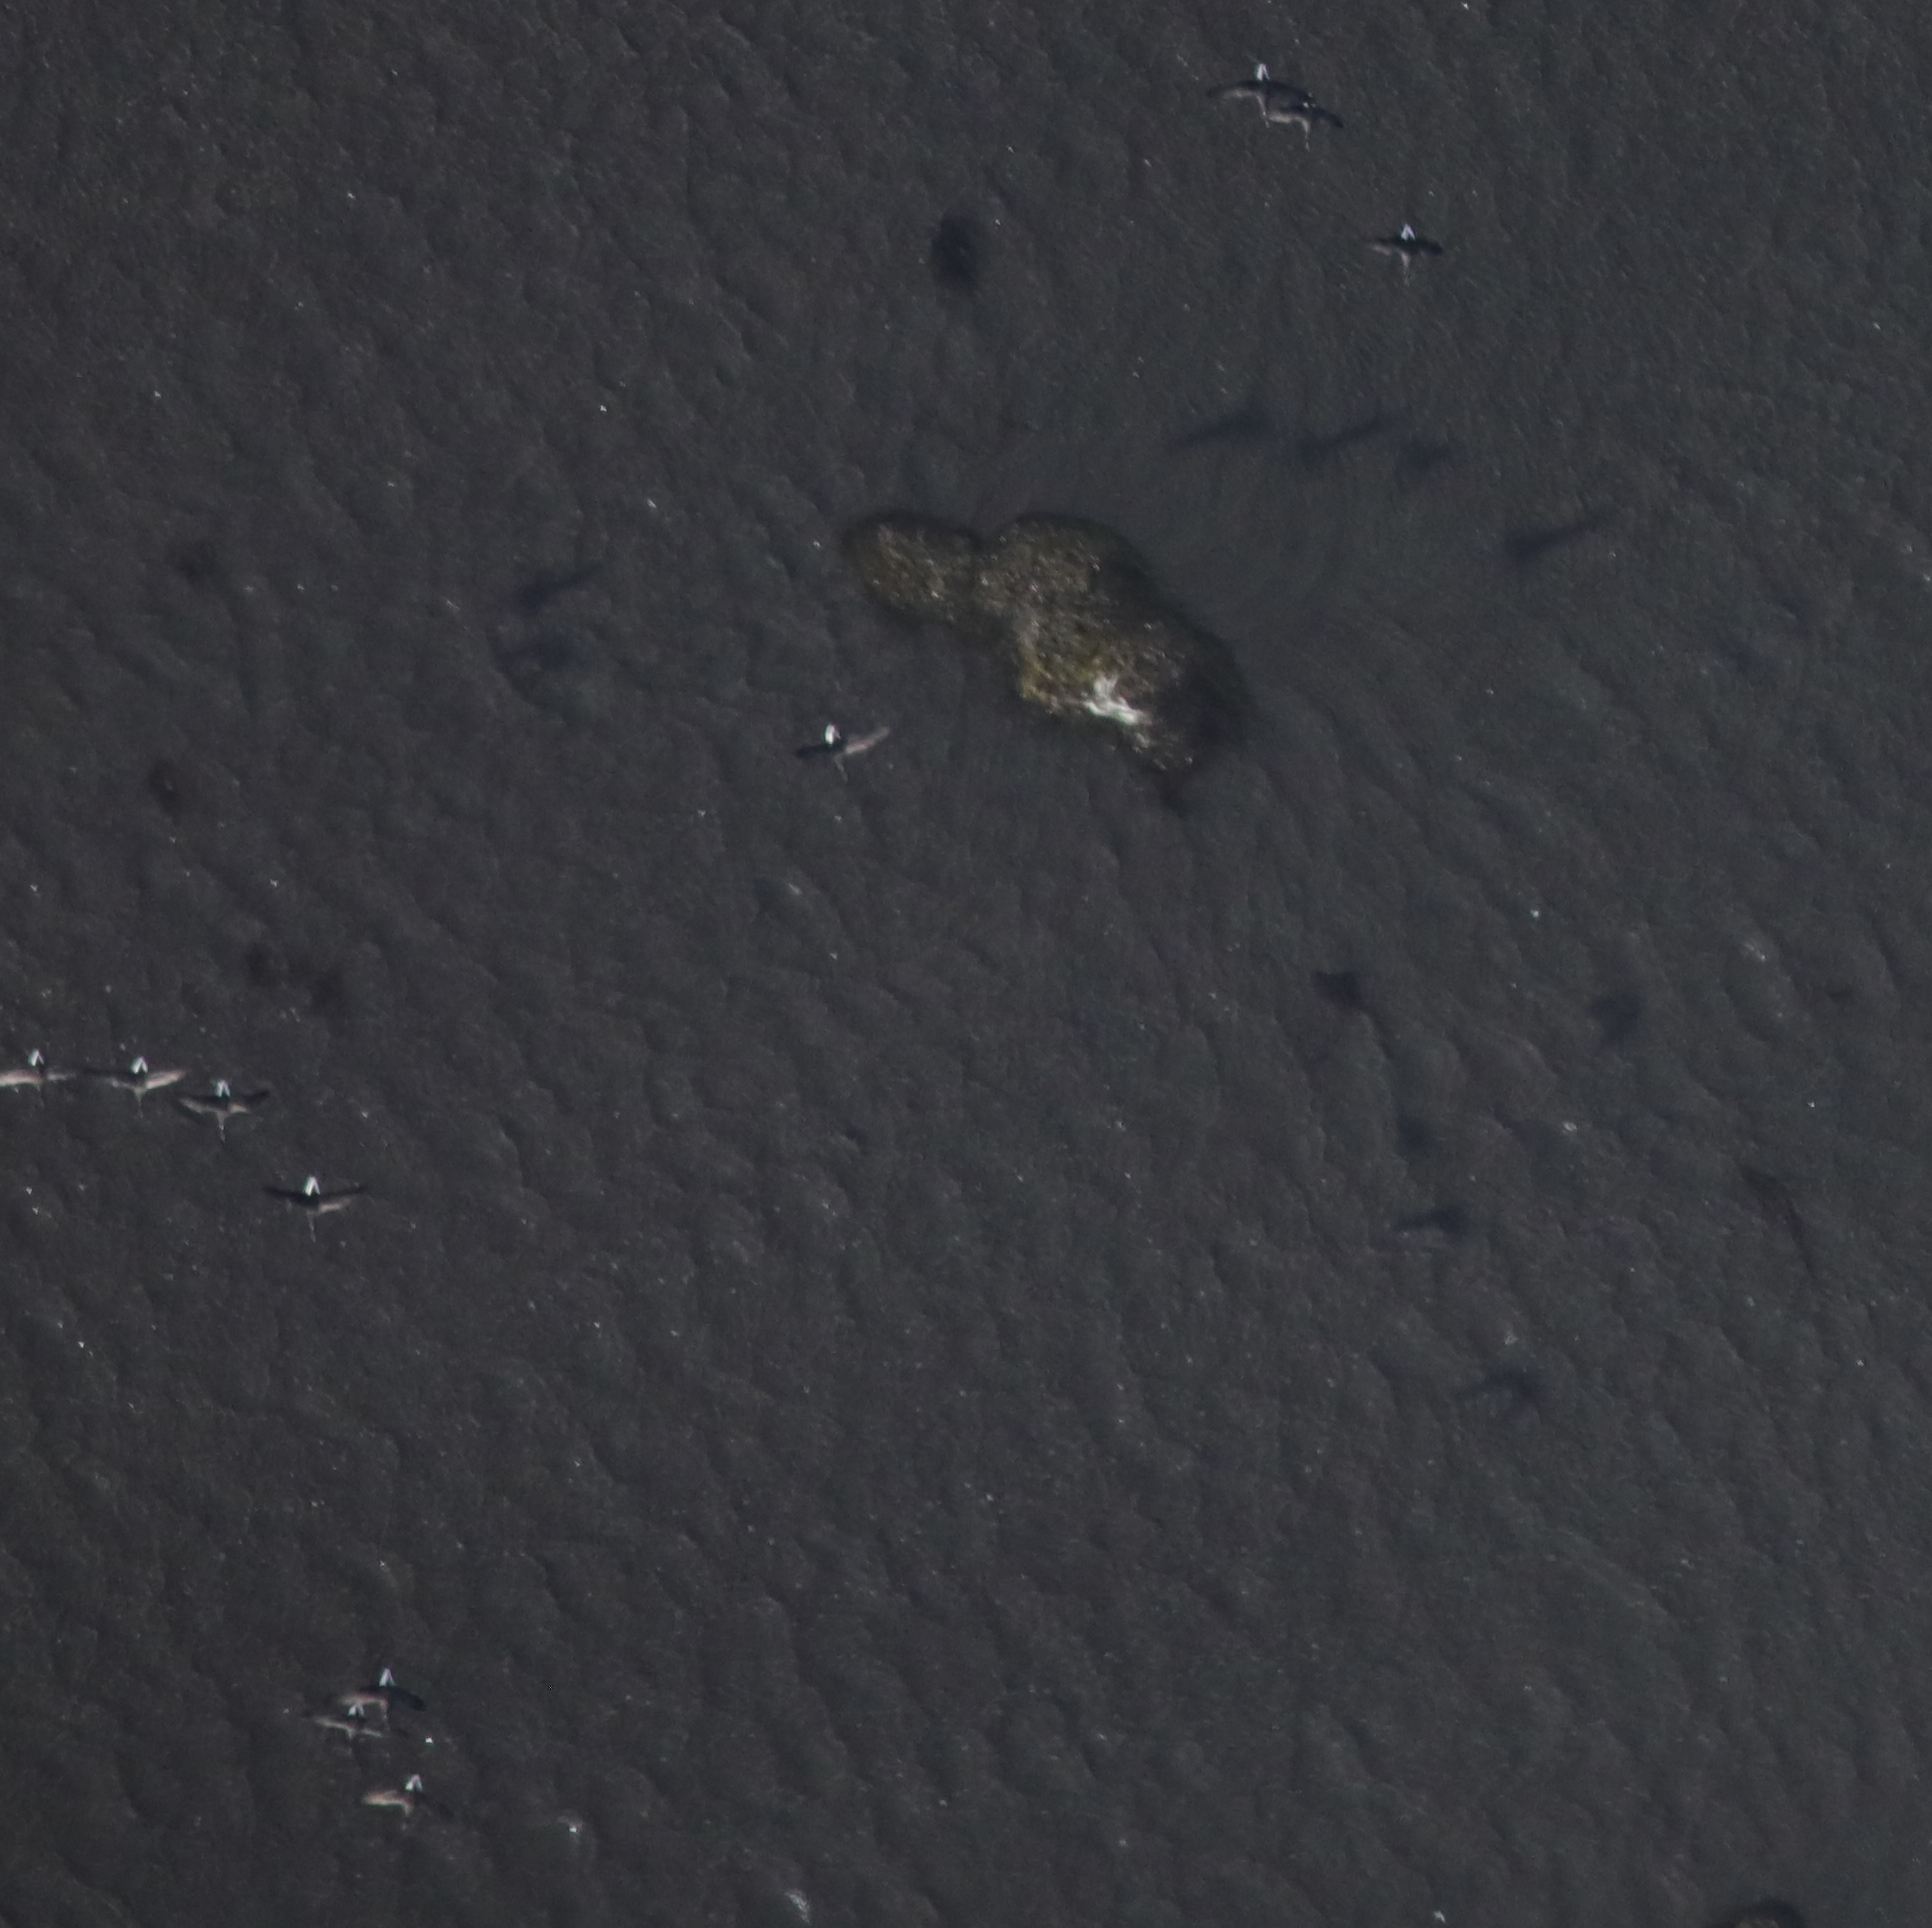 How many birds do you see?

11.